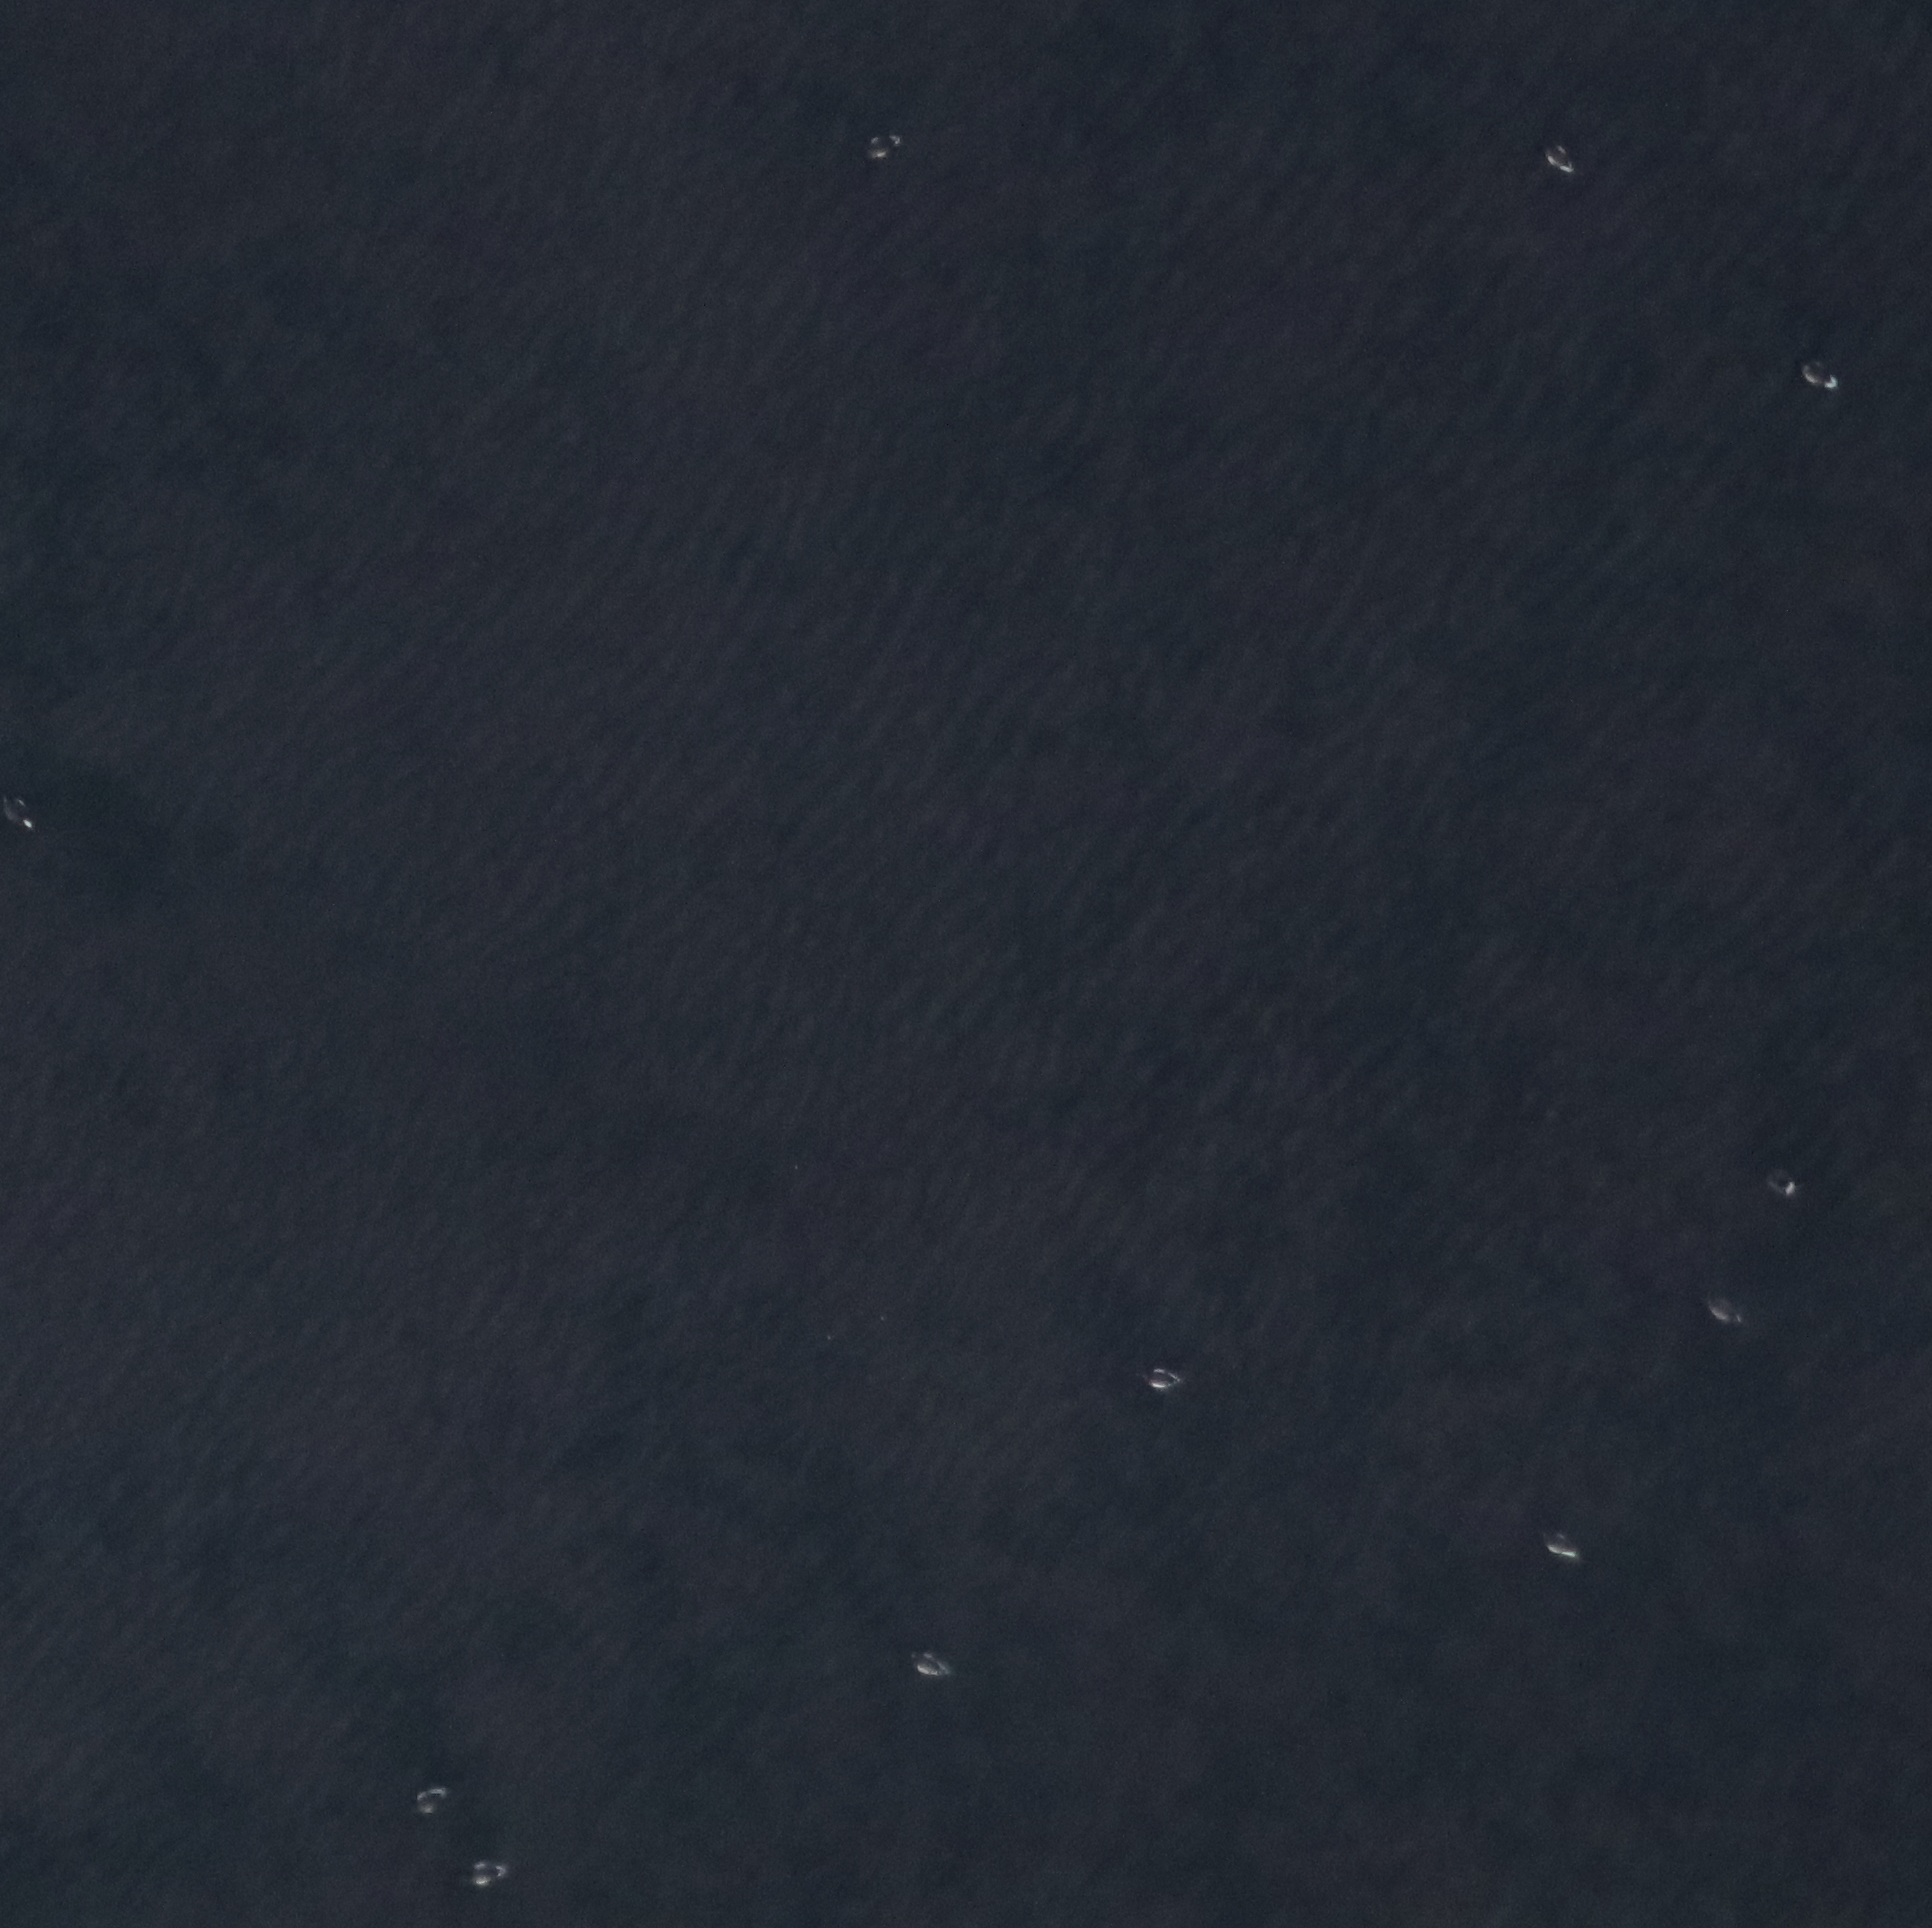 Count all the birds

11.